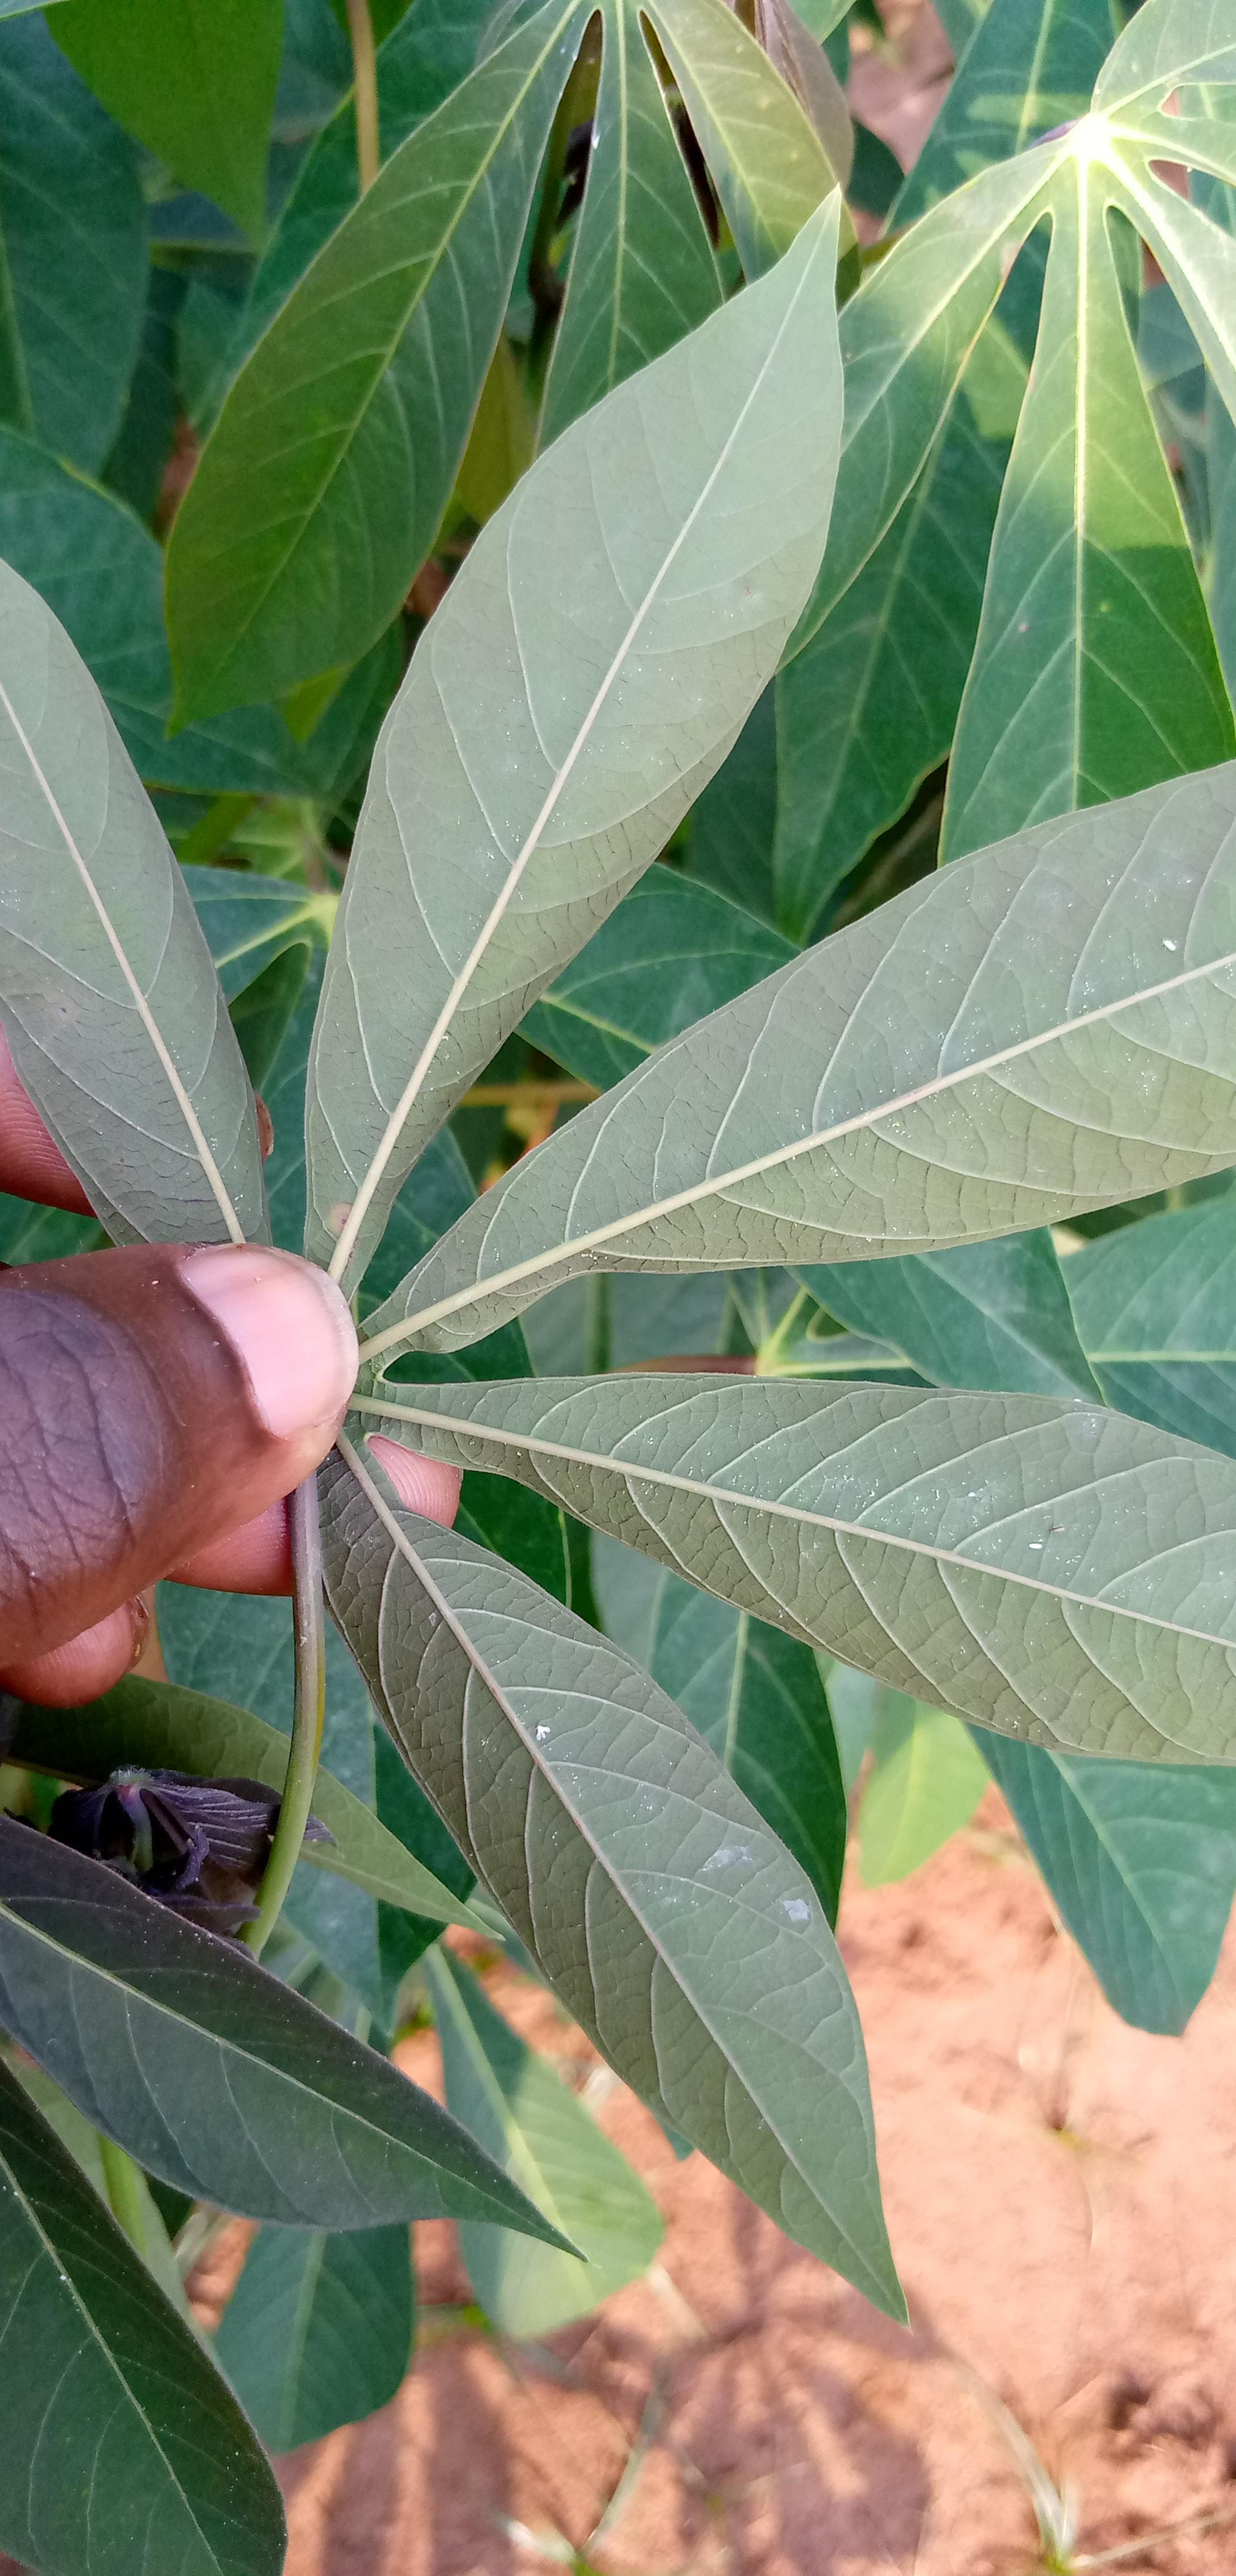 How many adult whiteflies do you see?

4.